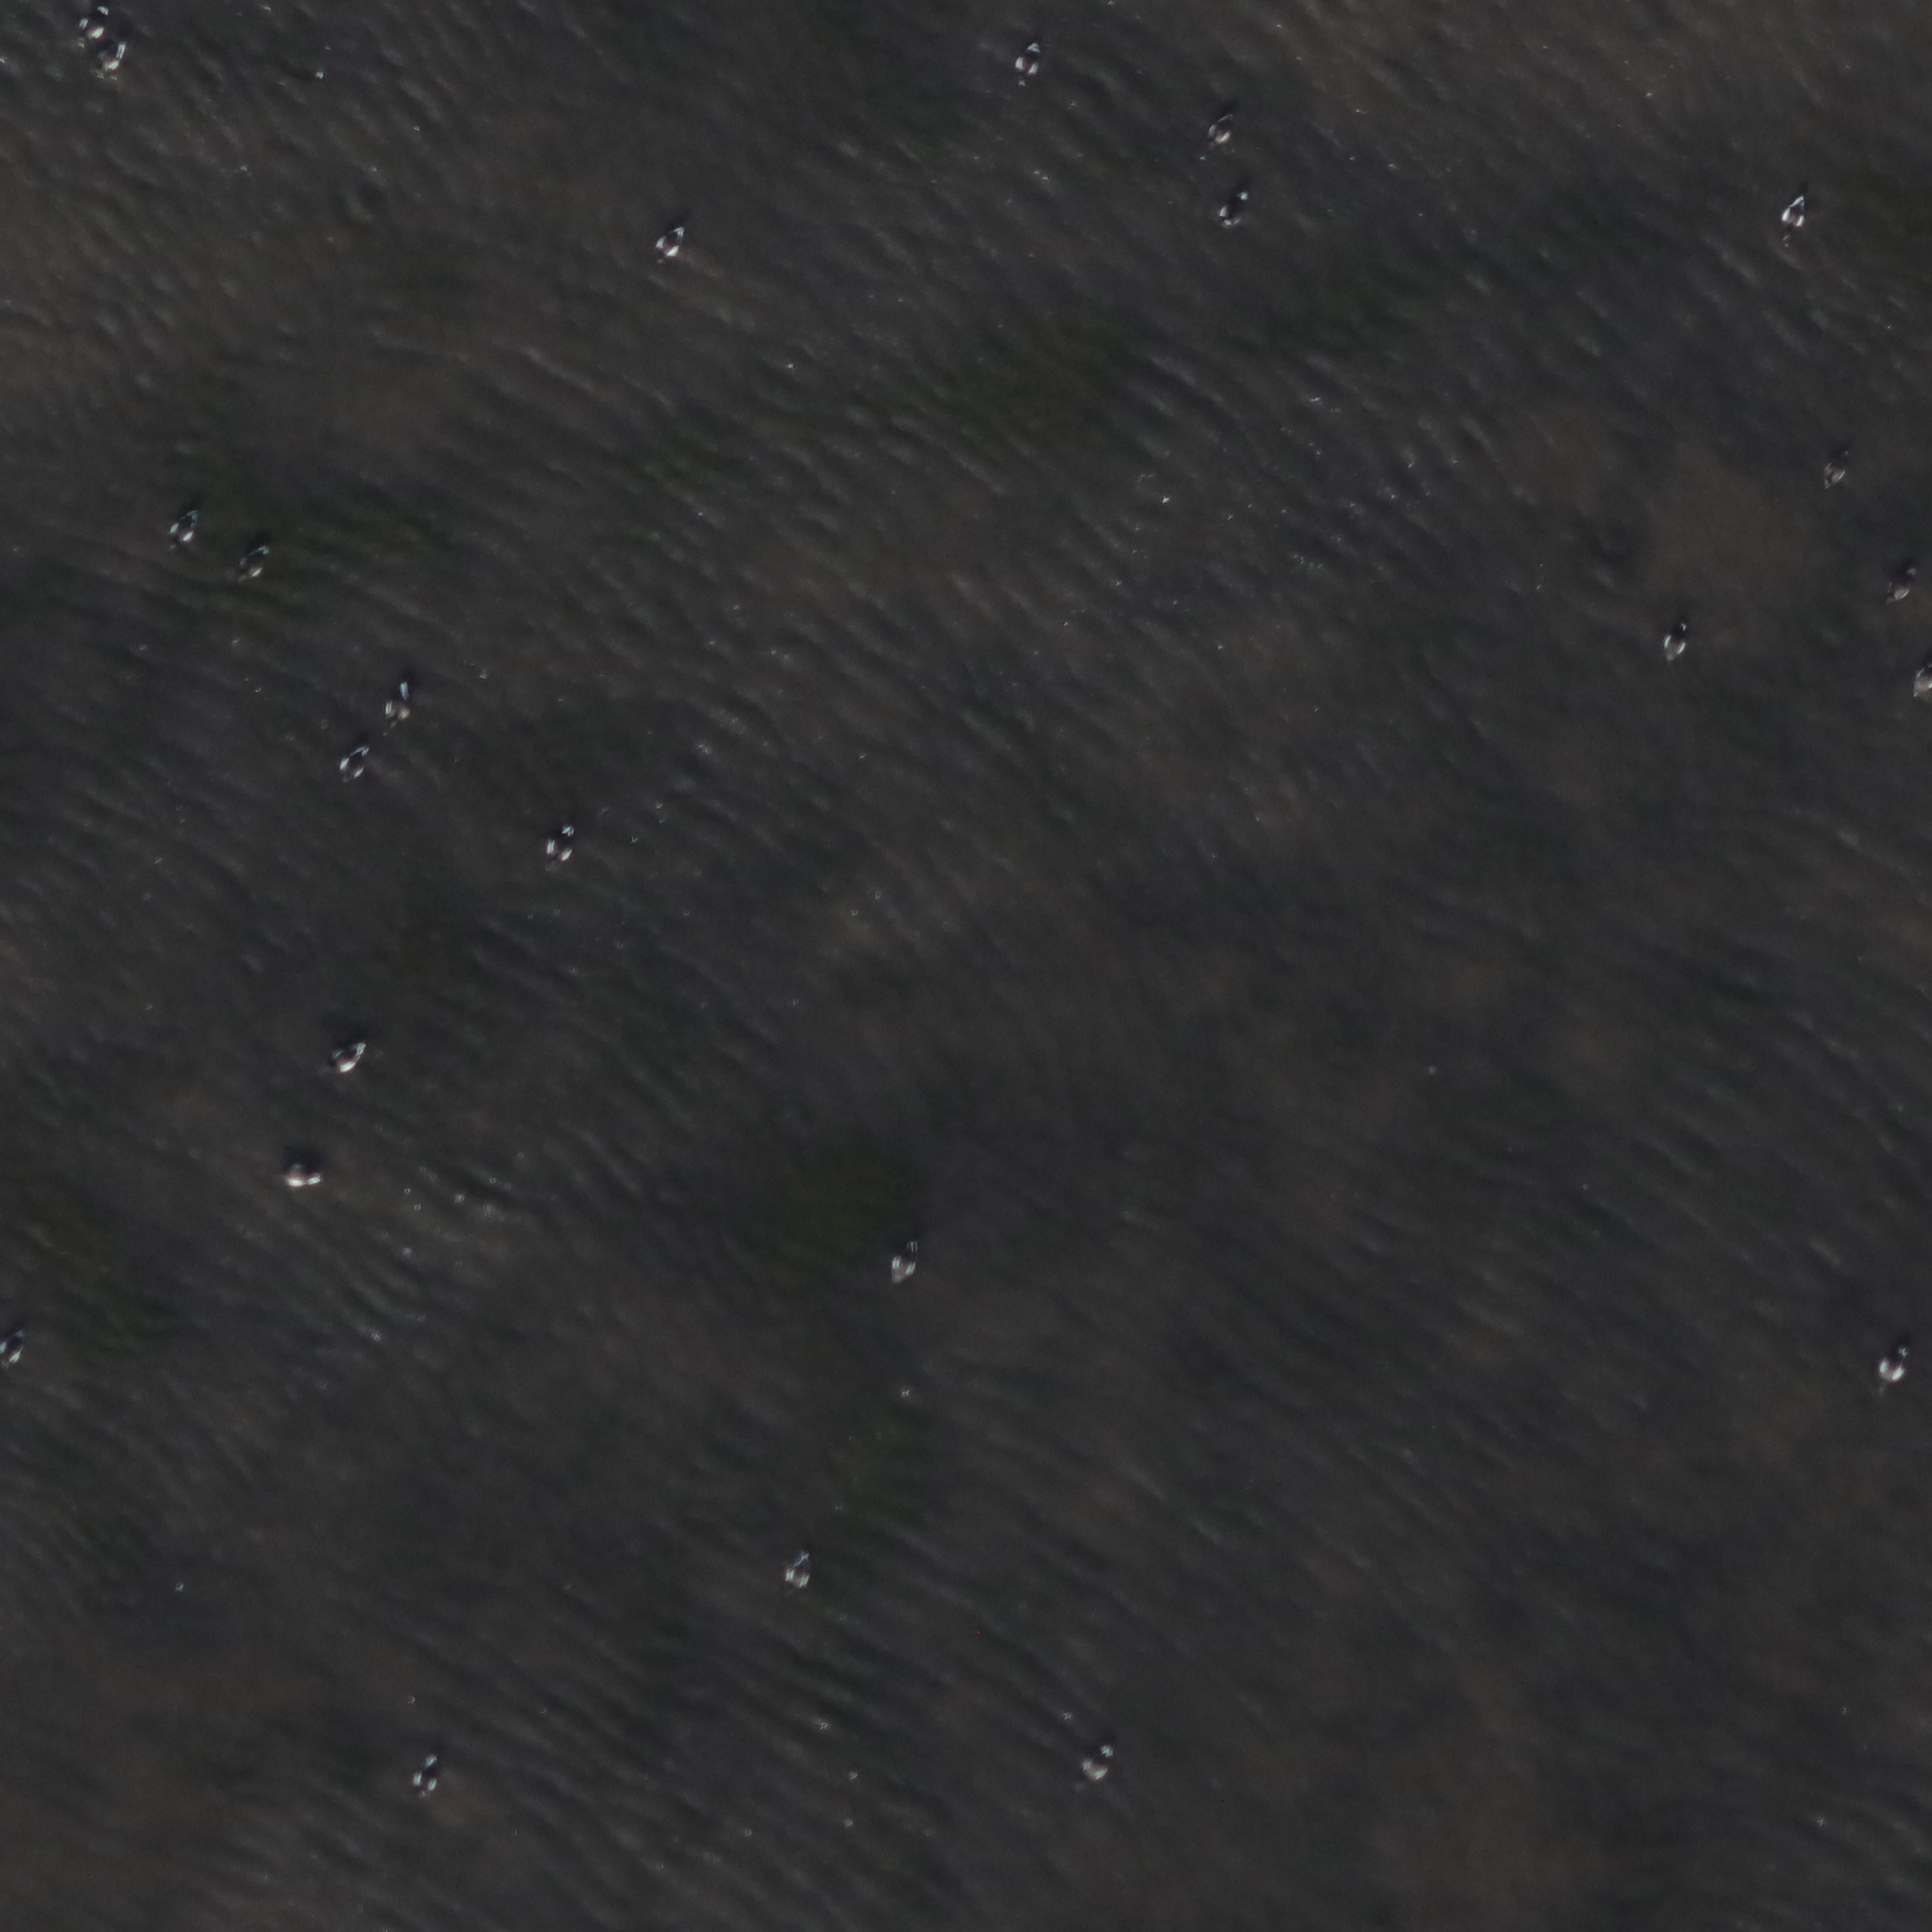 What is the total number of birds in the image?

24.